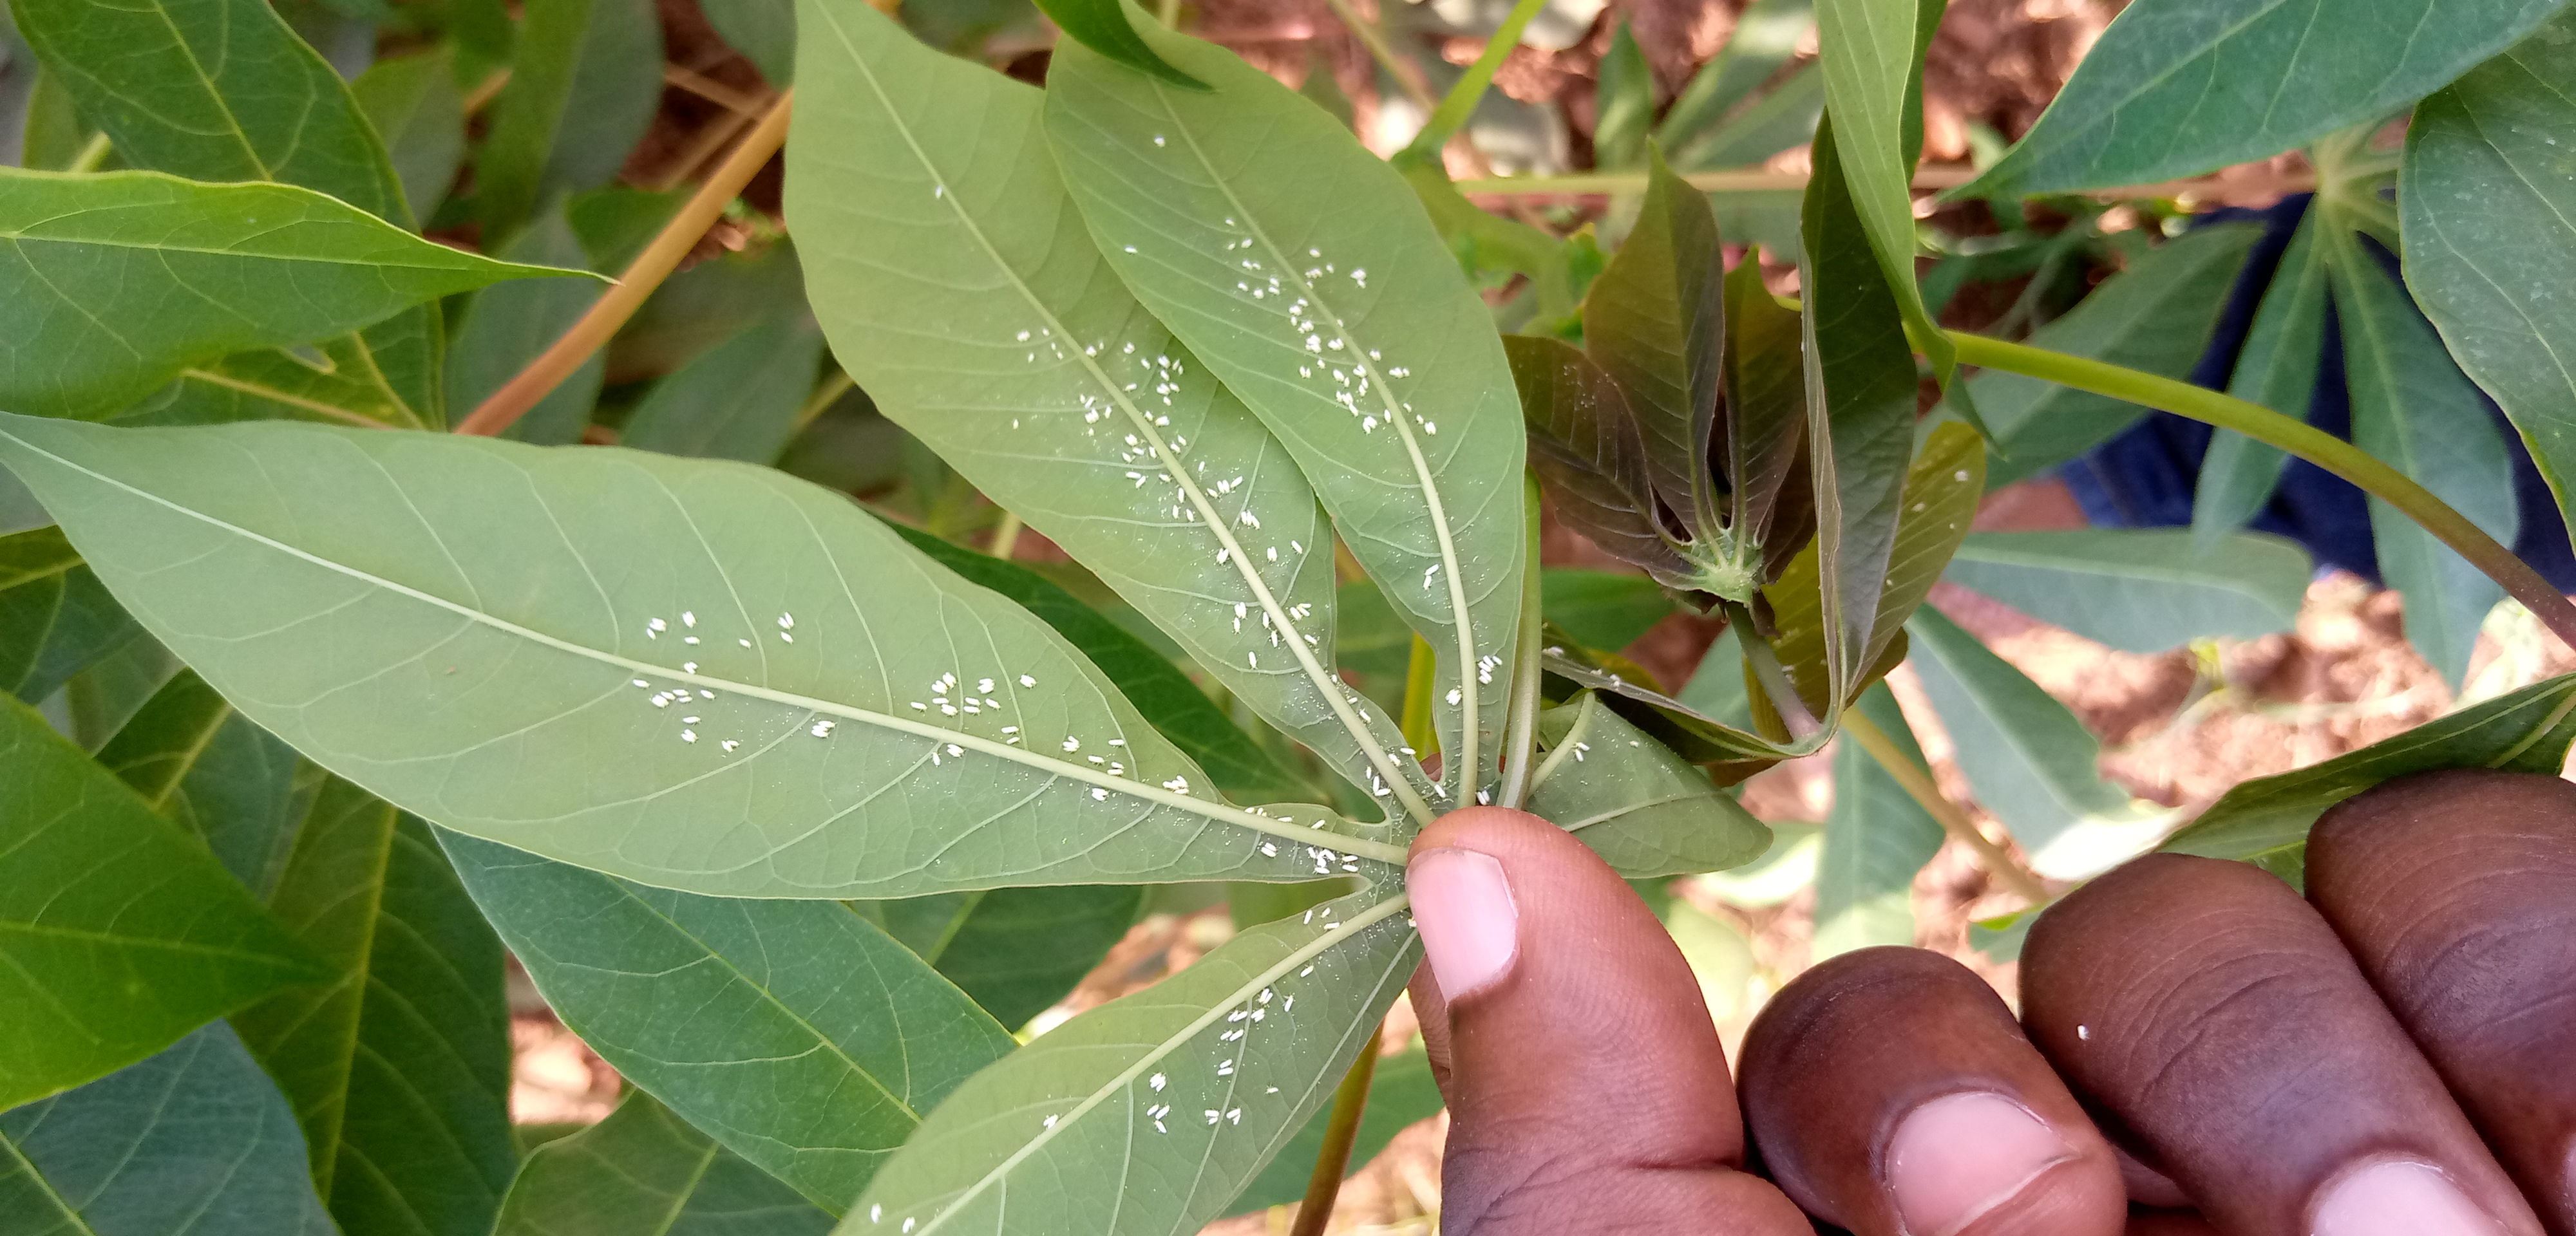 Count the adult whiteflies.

199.